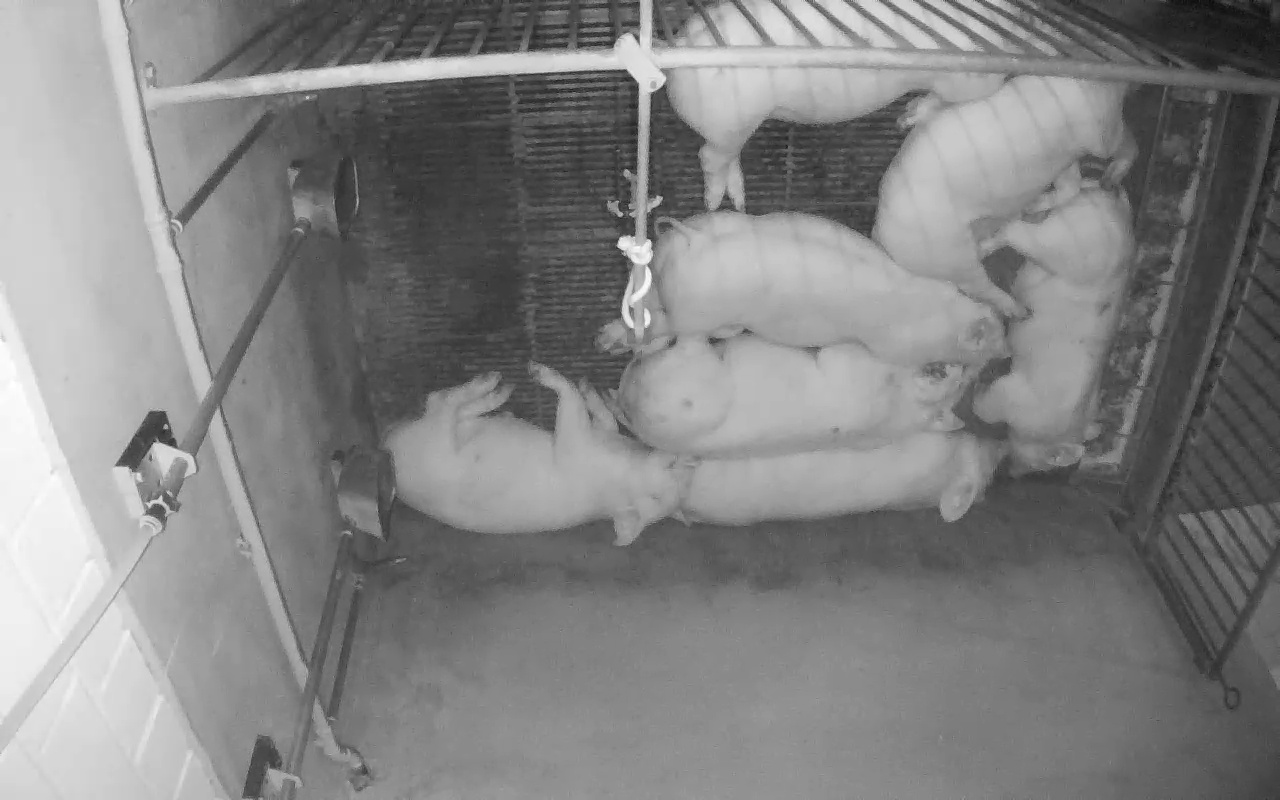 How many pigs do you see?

7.